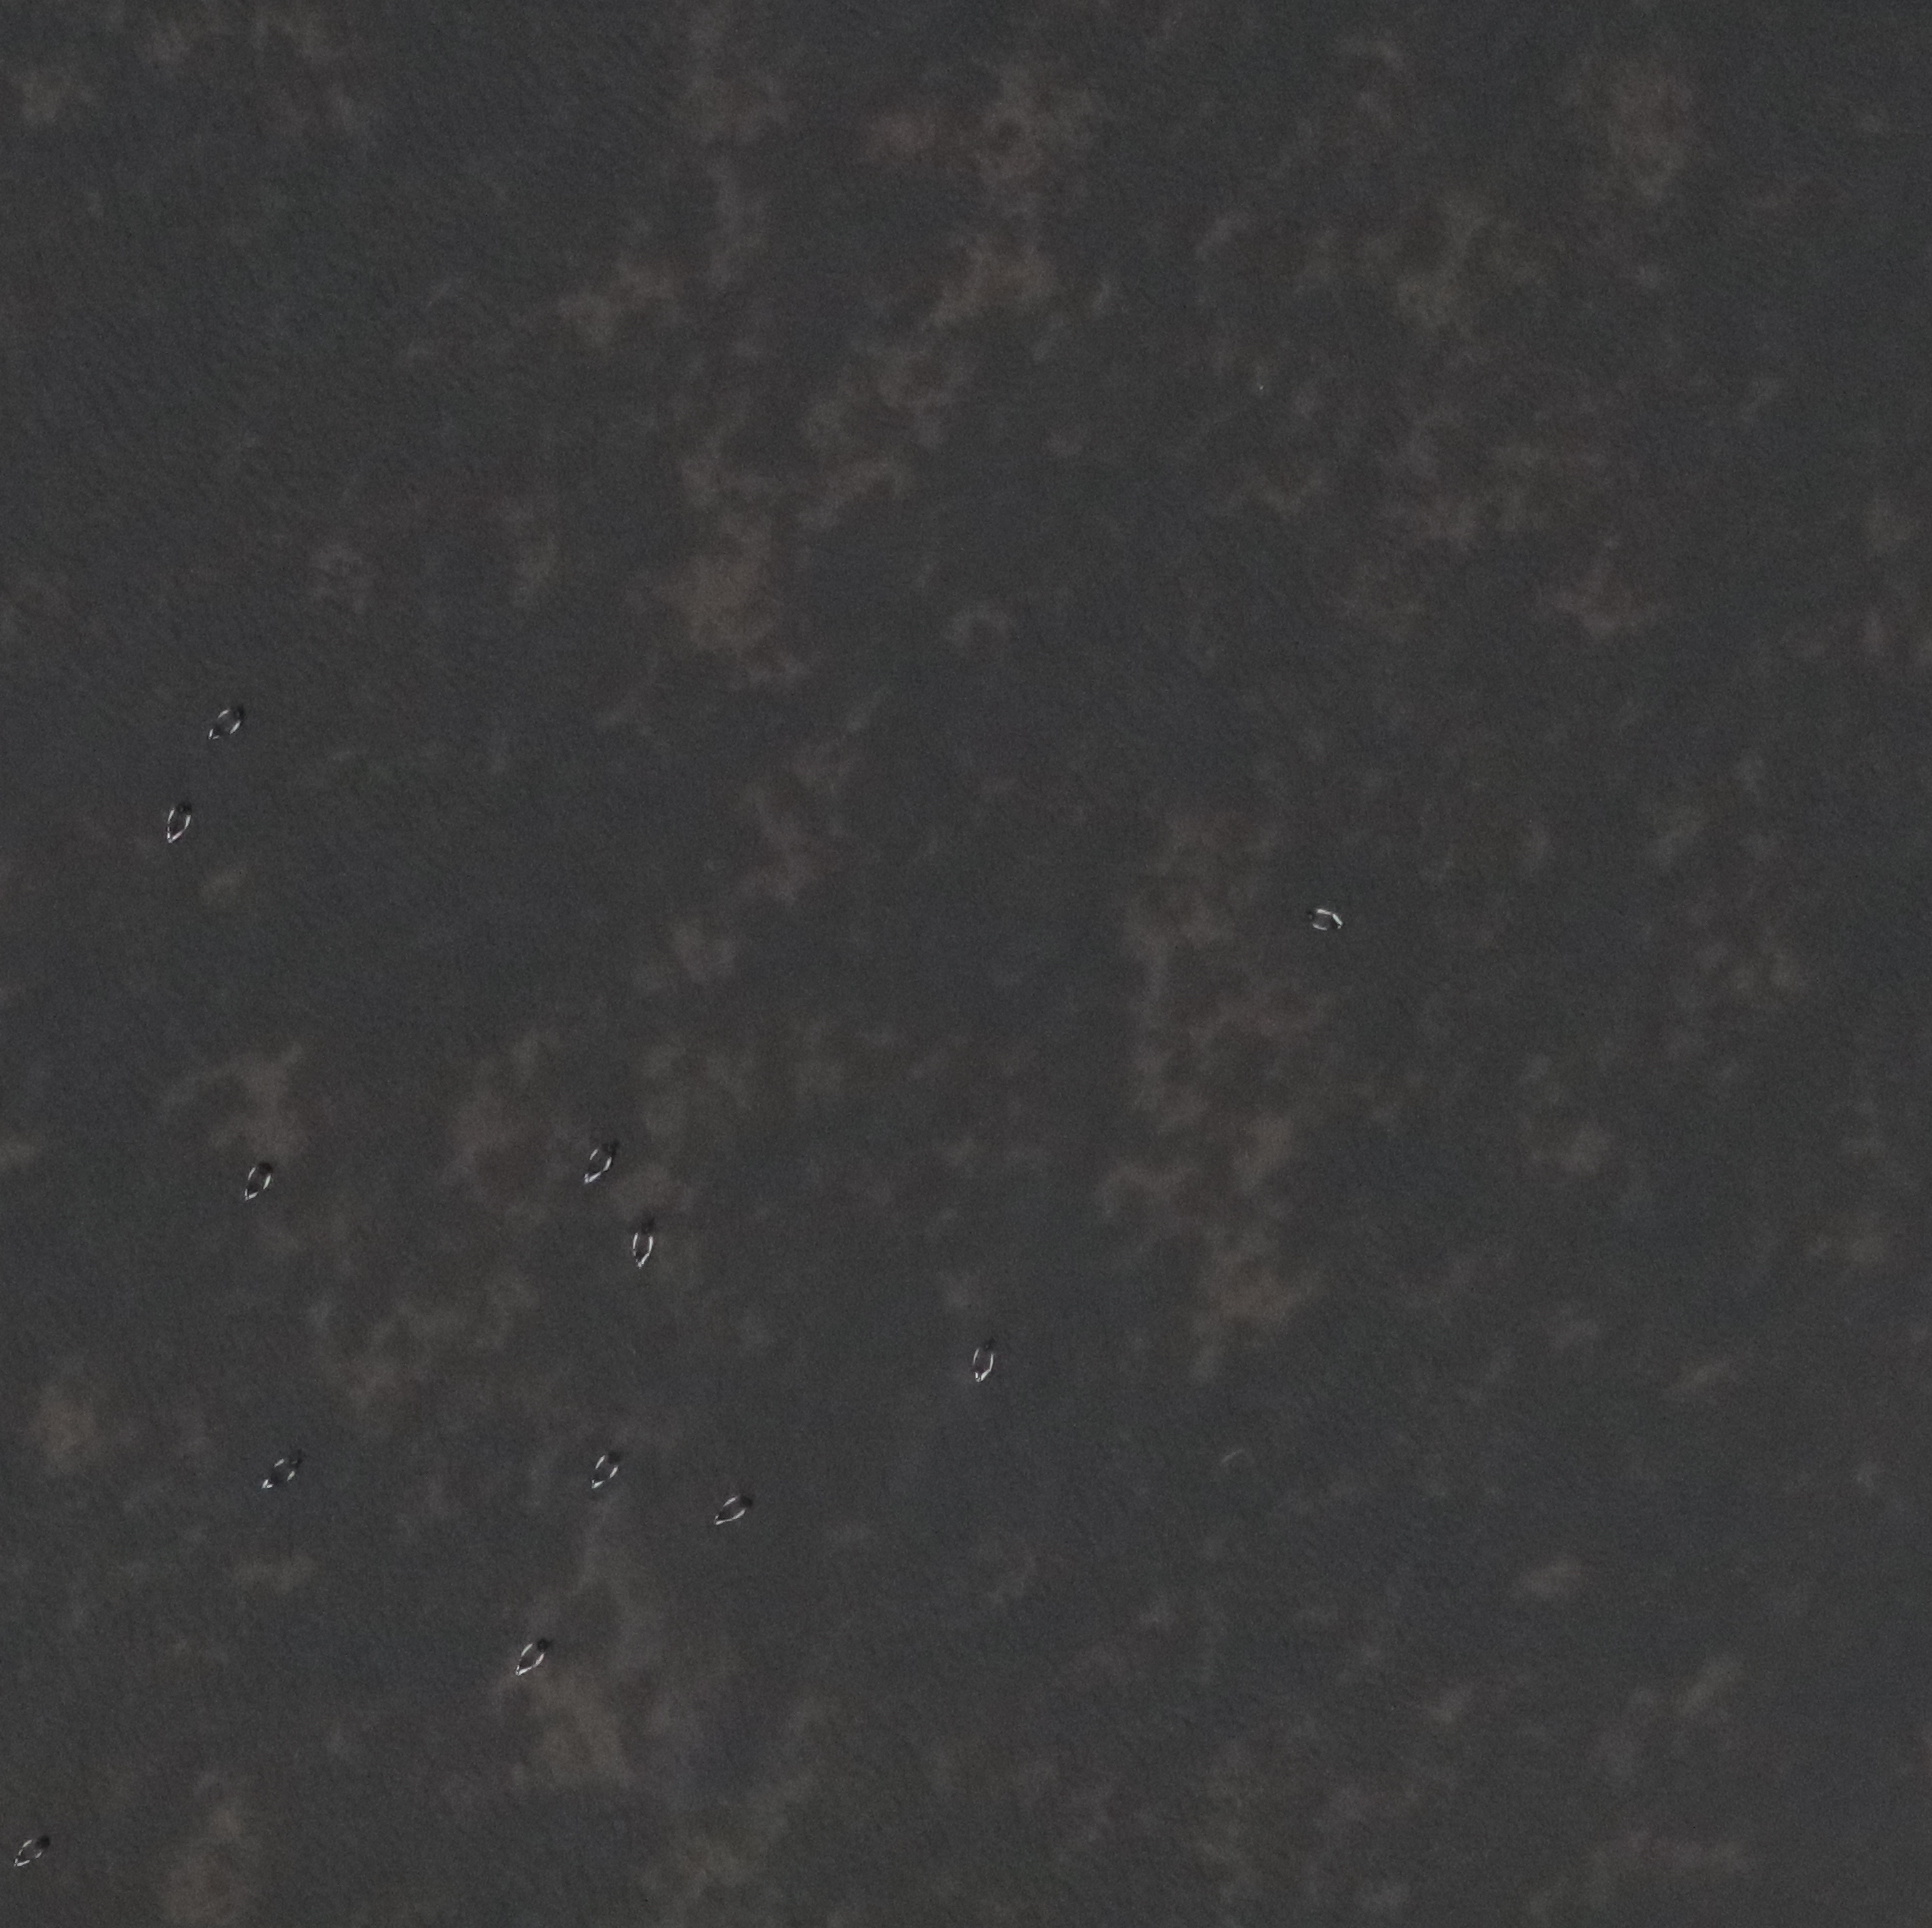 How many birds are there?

12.